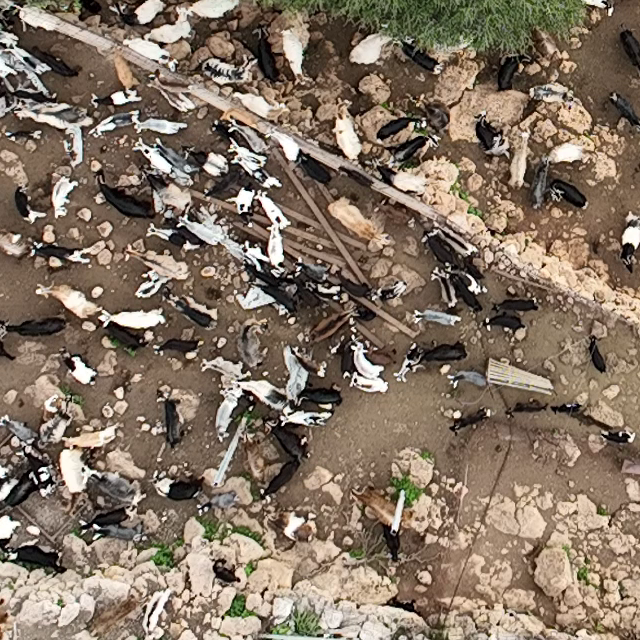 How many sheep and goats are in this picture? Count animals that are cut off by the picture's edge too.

134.